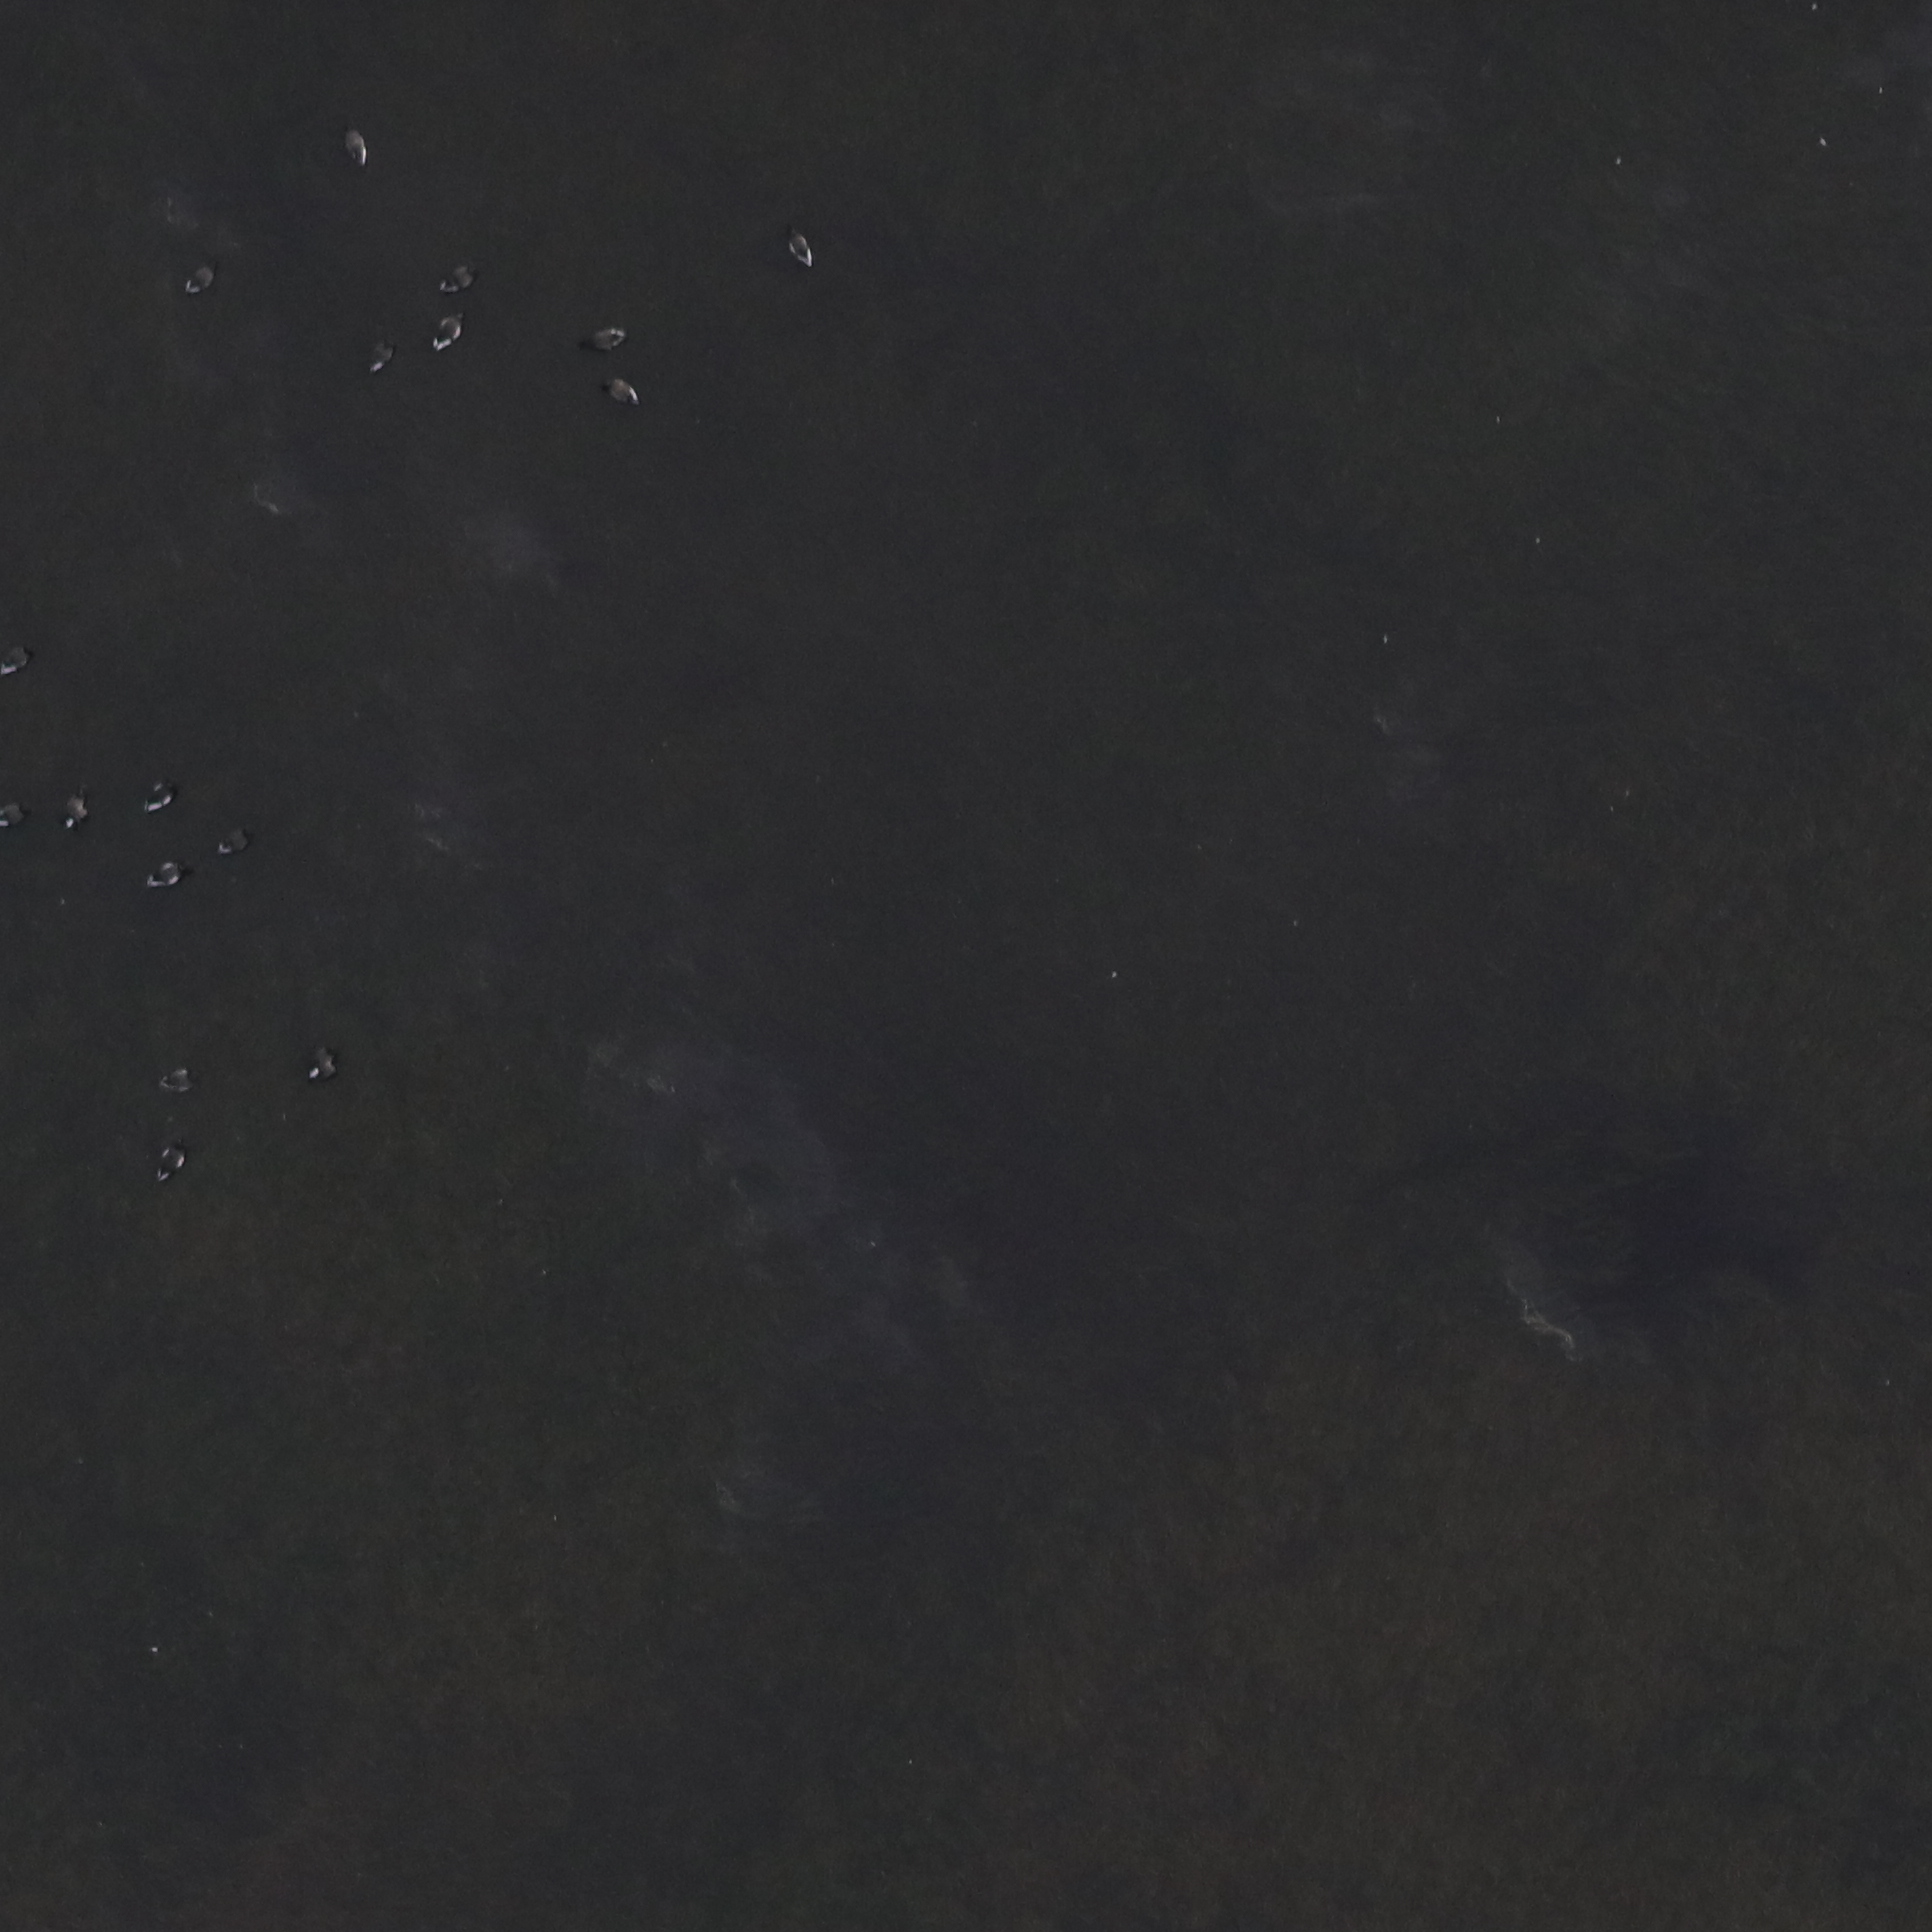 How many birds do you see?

17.